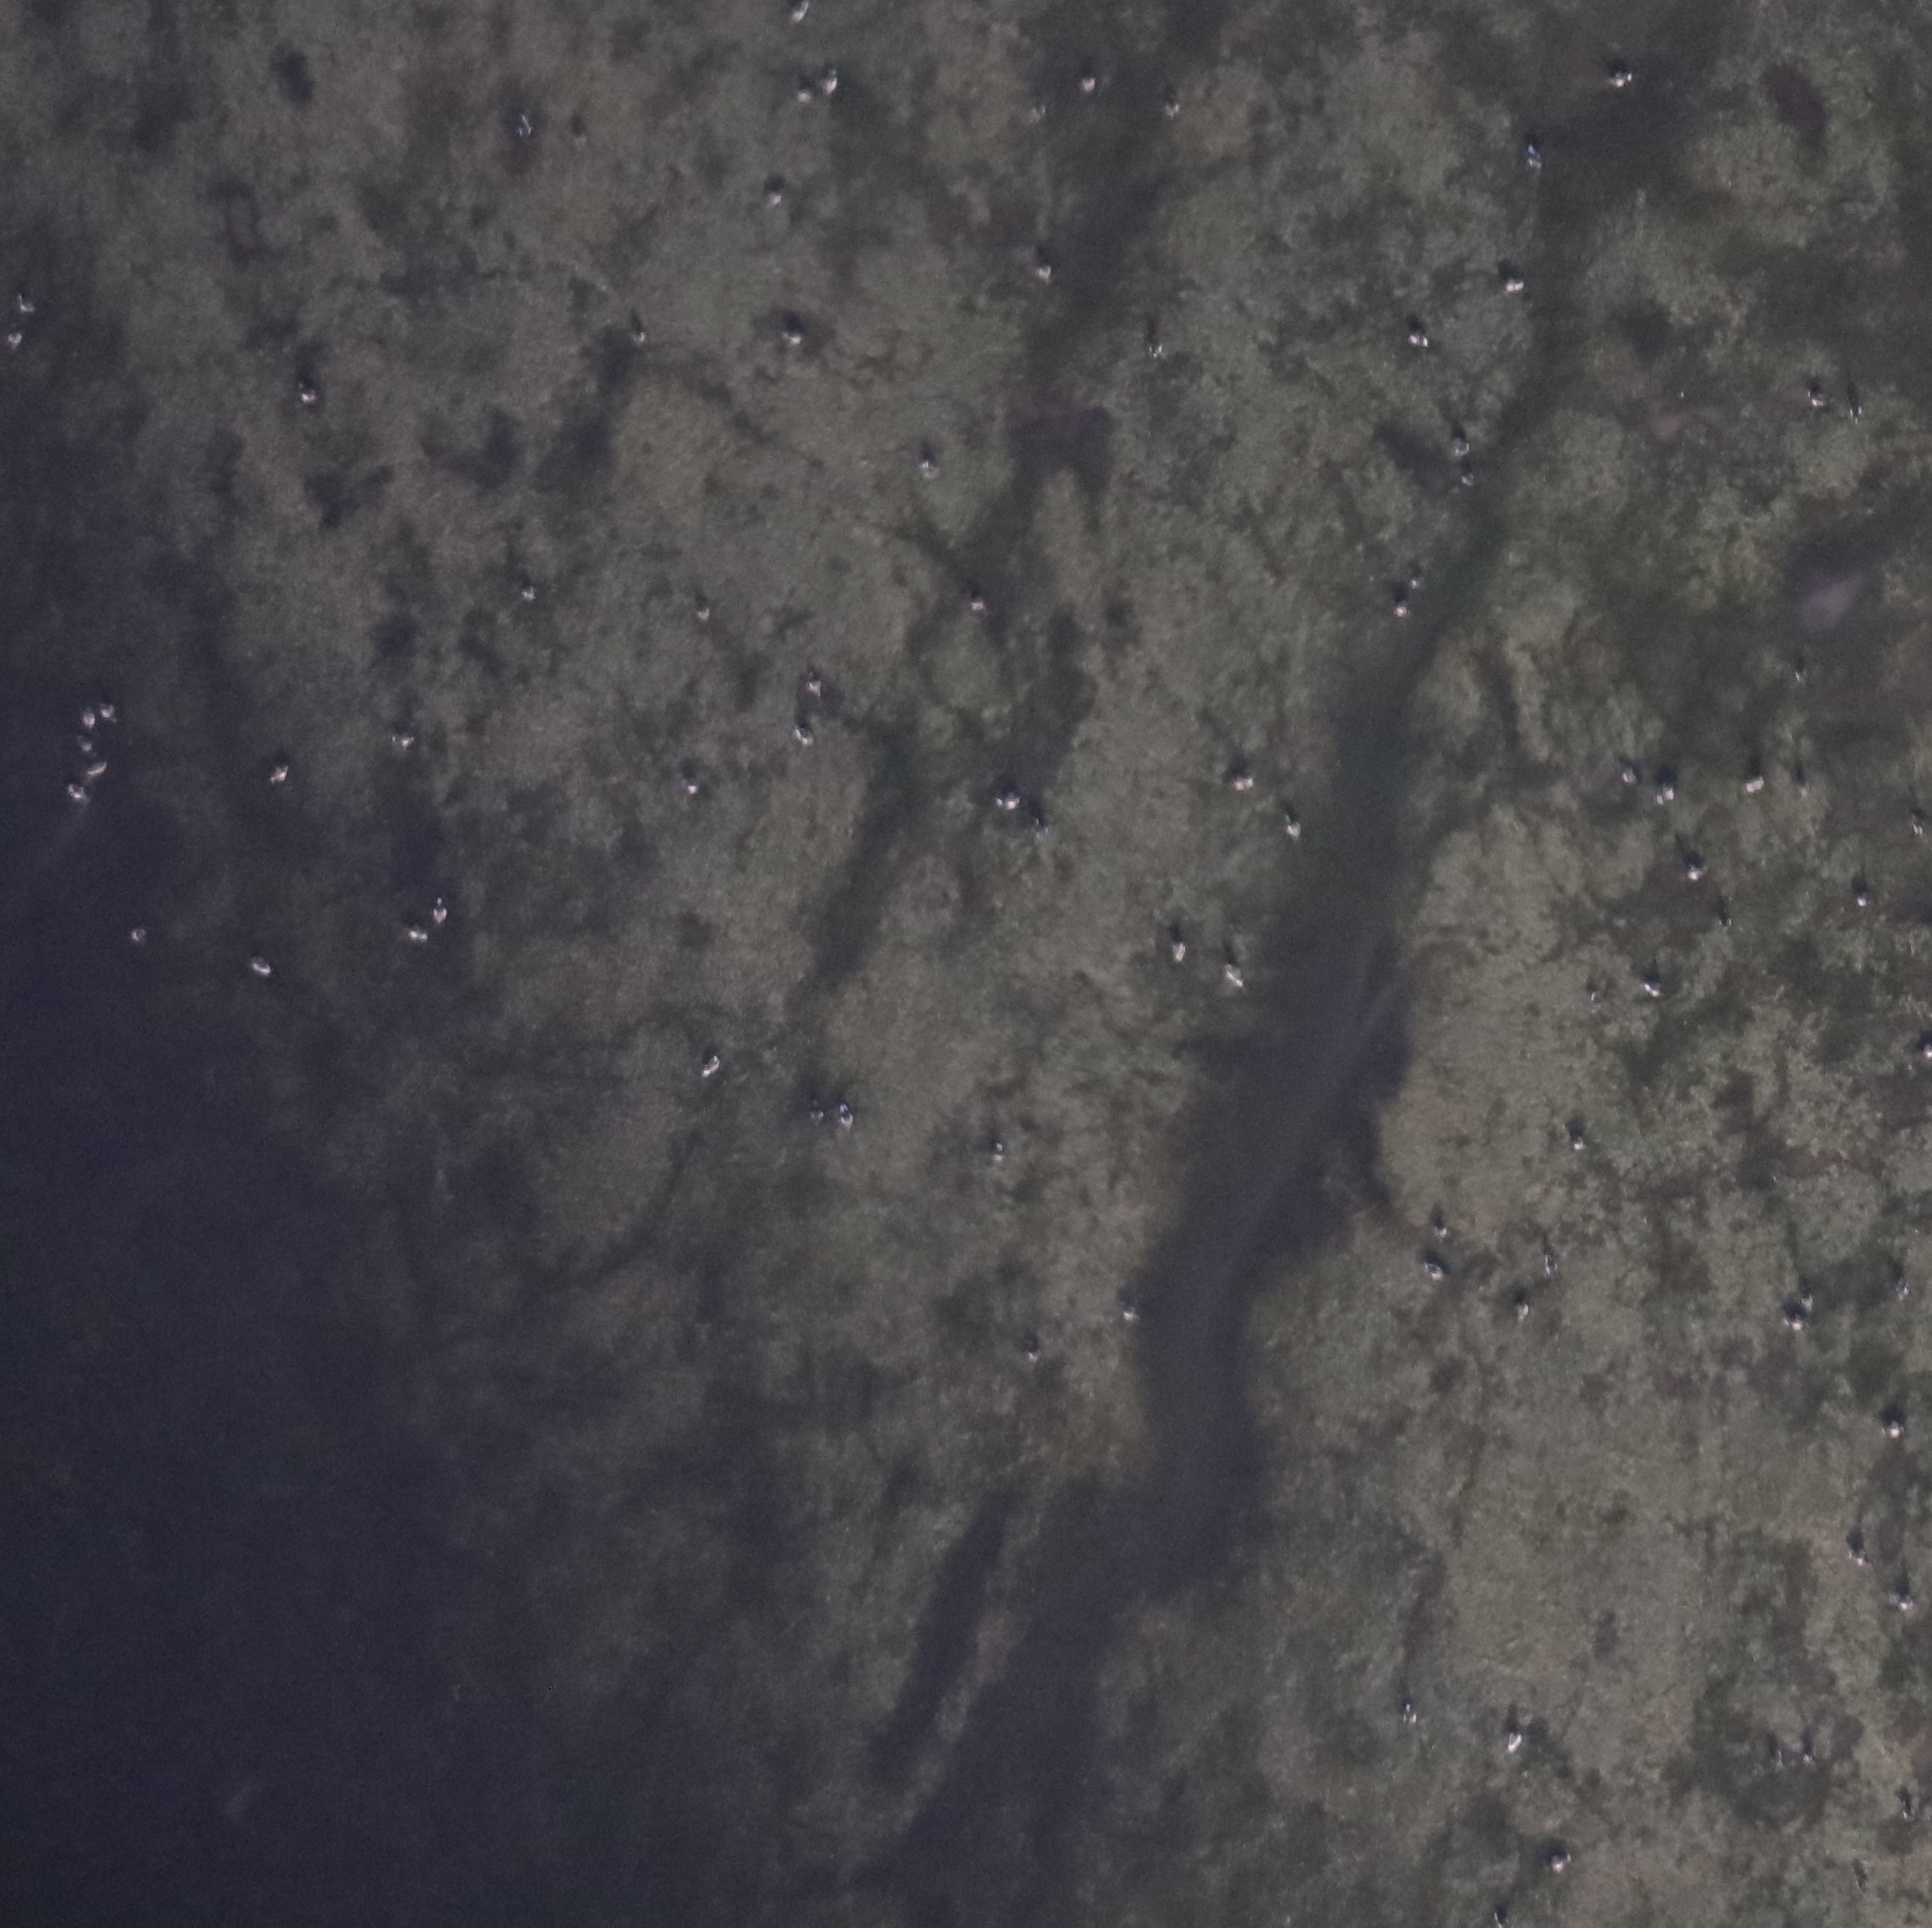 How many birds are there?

83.